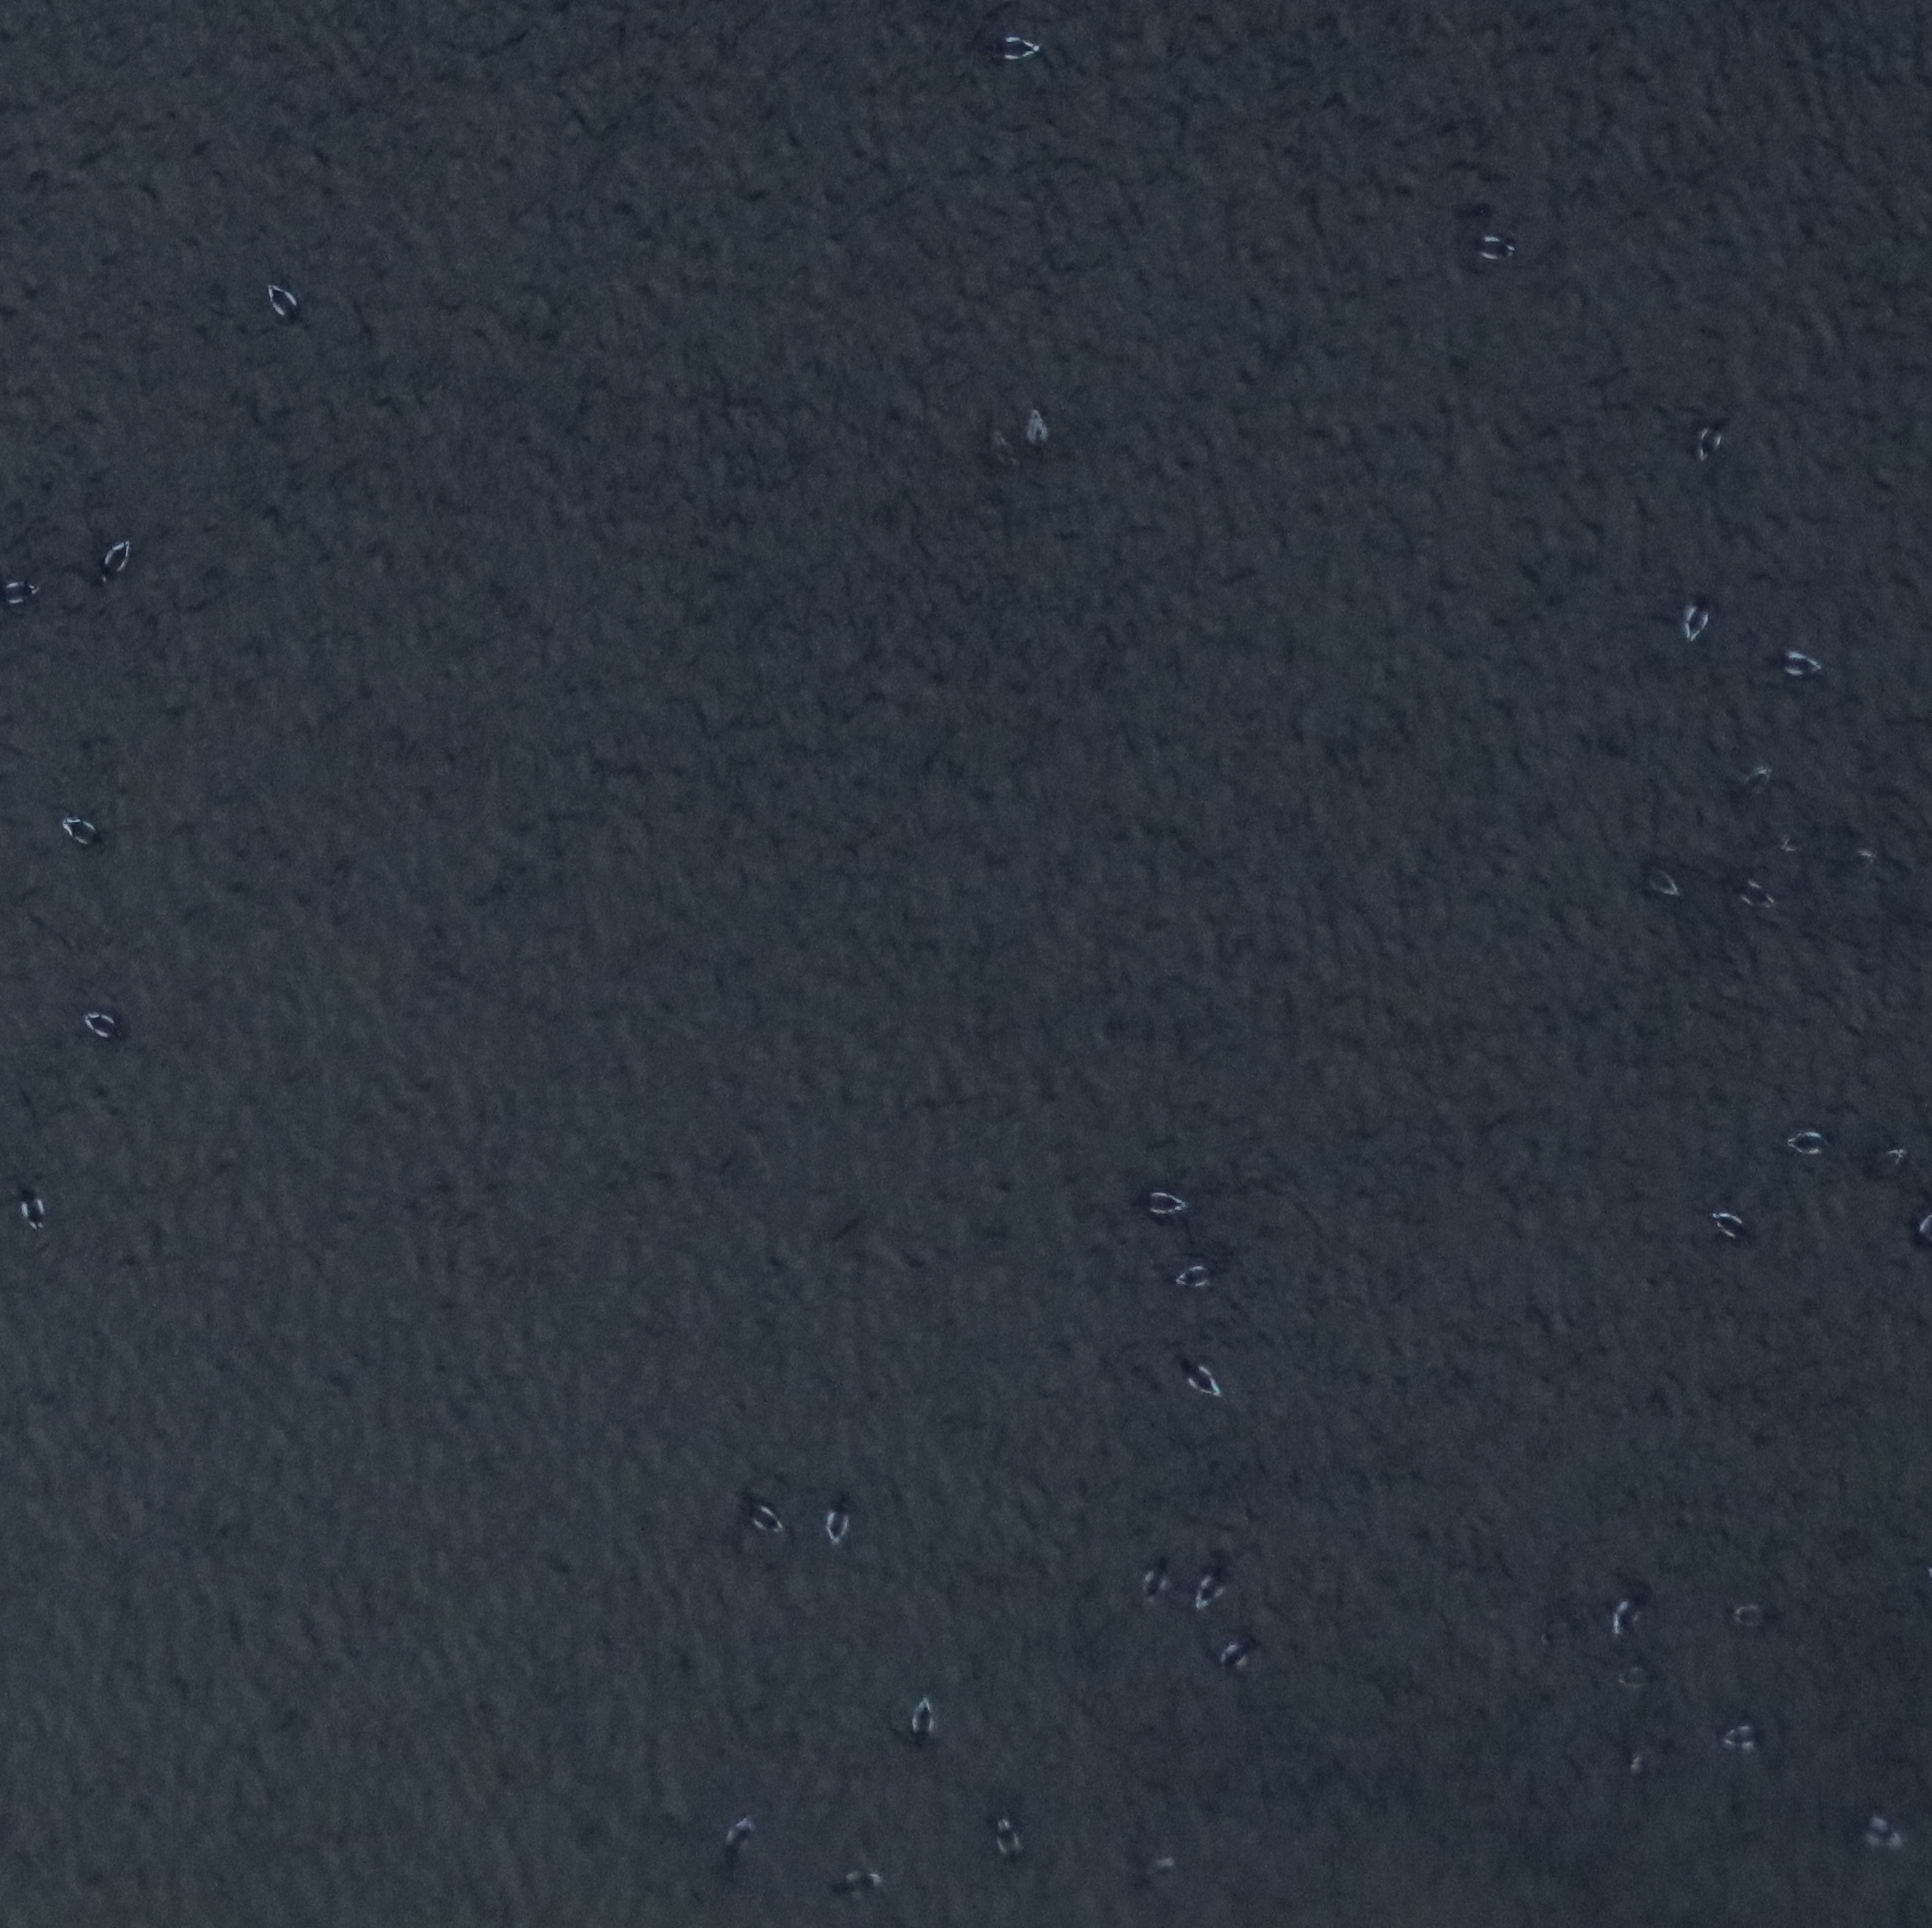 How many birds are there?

36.